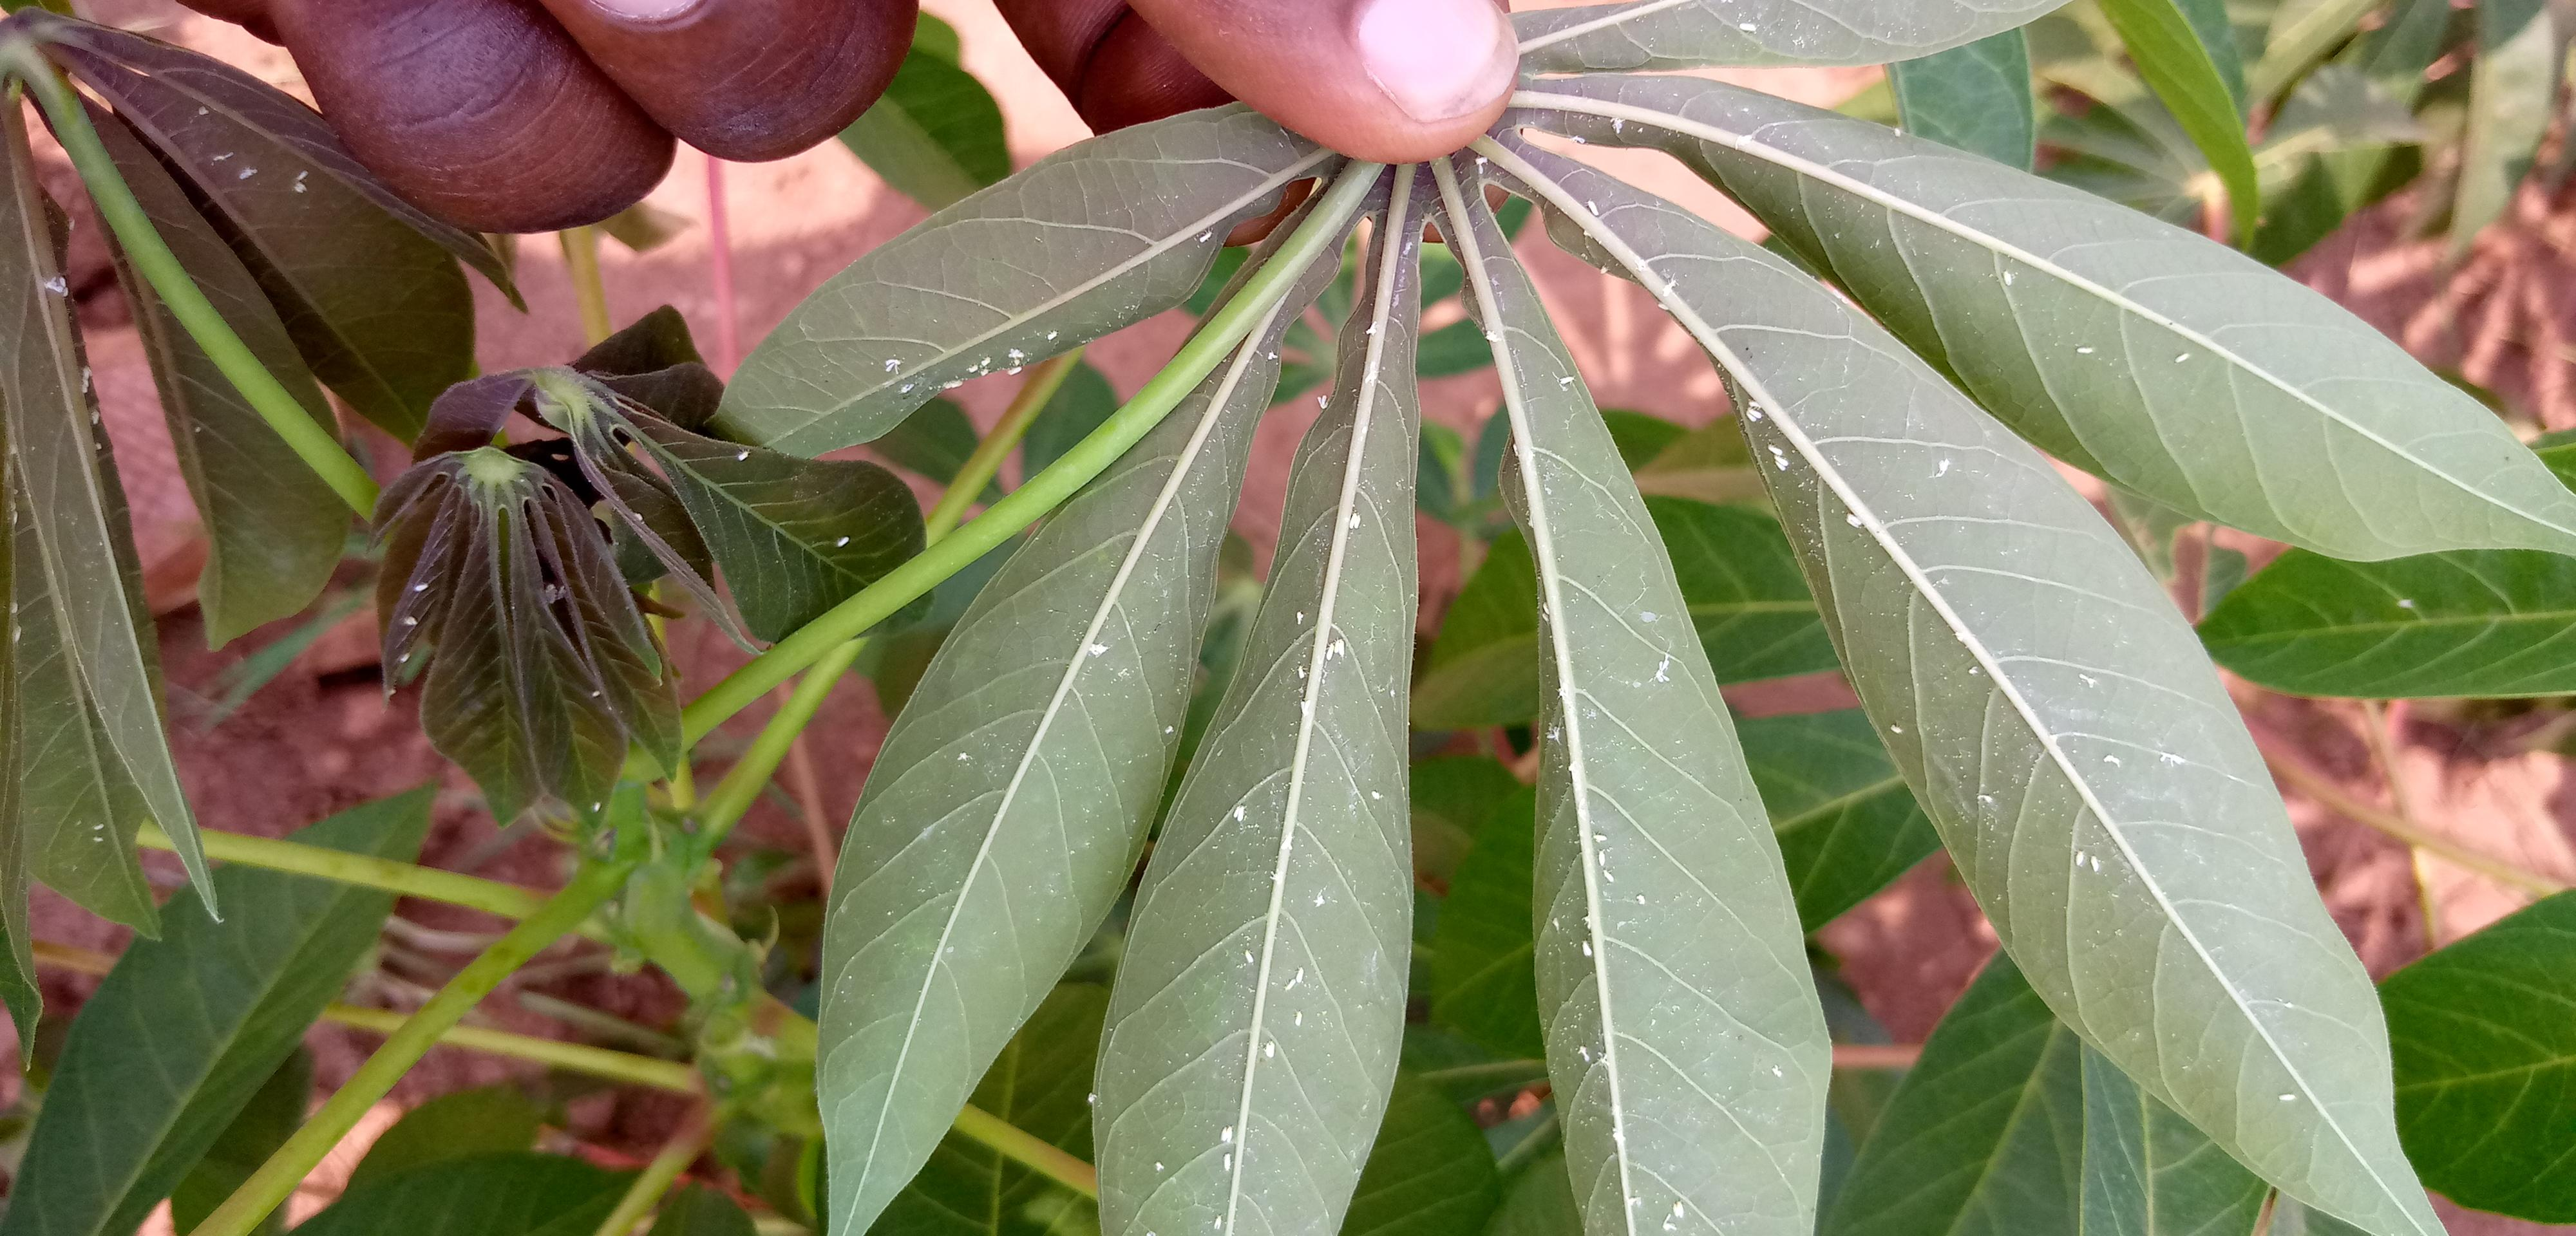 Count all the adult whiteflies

85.